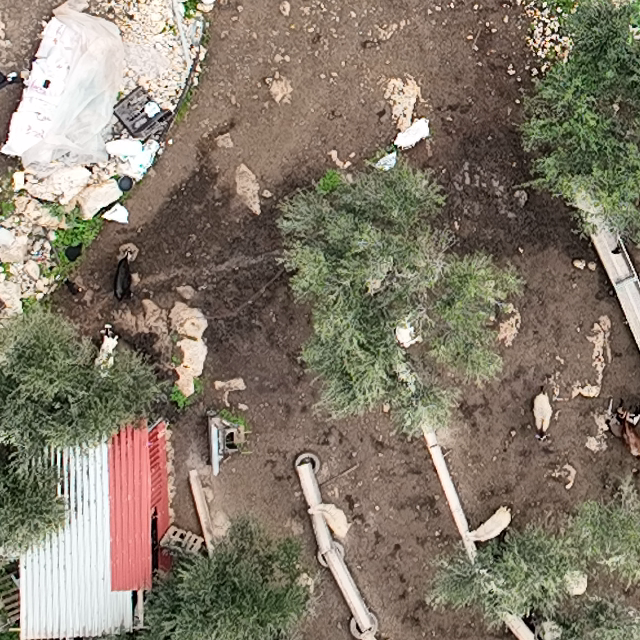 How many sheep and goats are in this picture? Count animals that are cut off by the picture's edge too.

7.